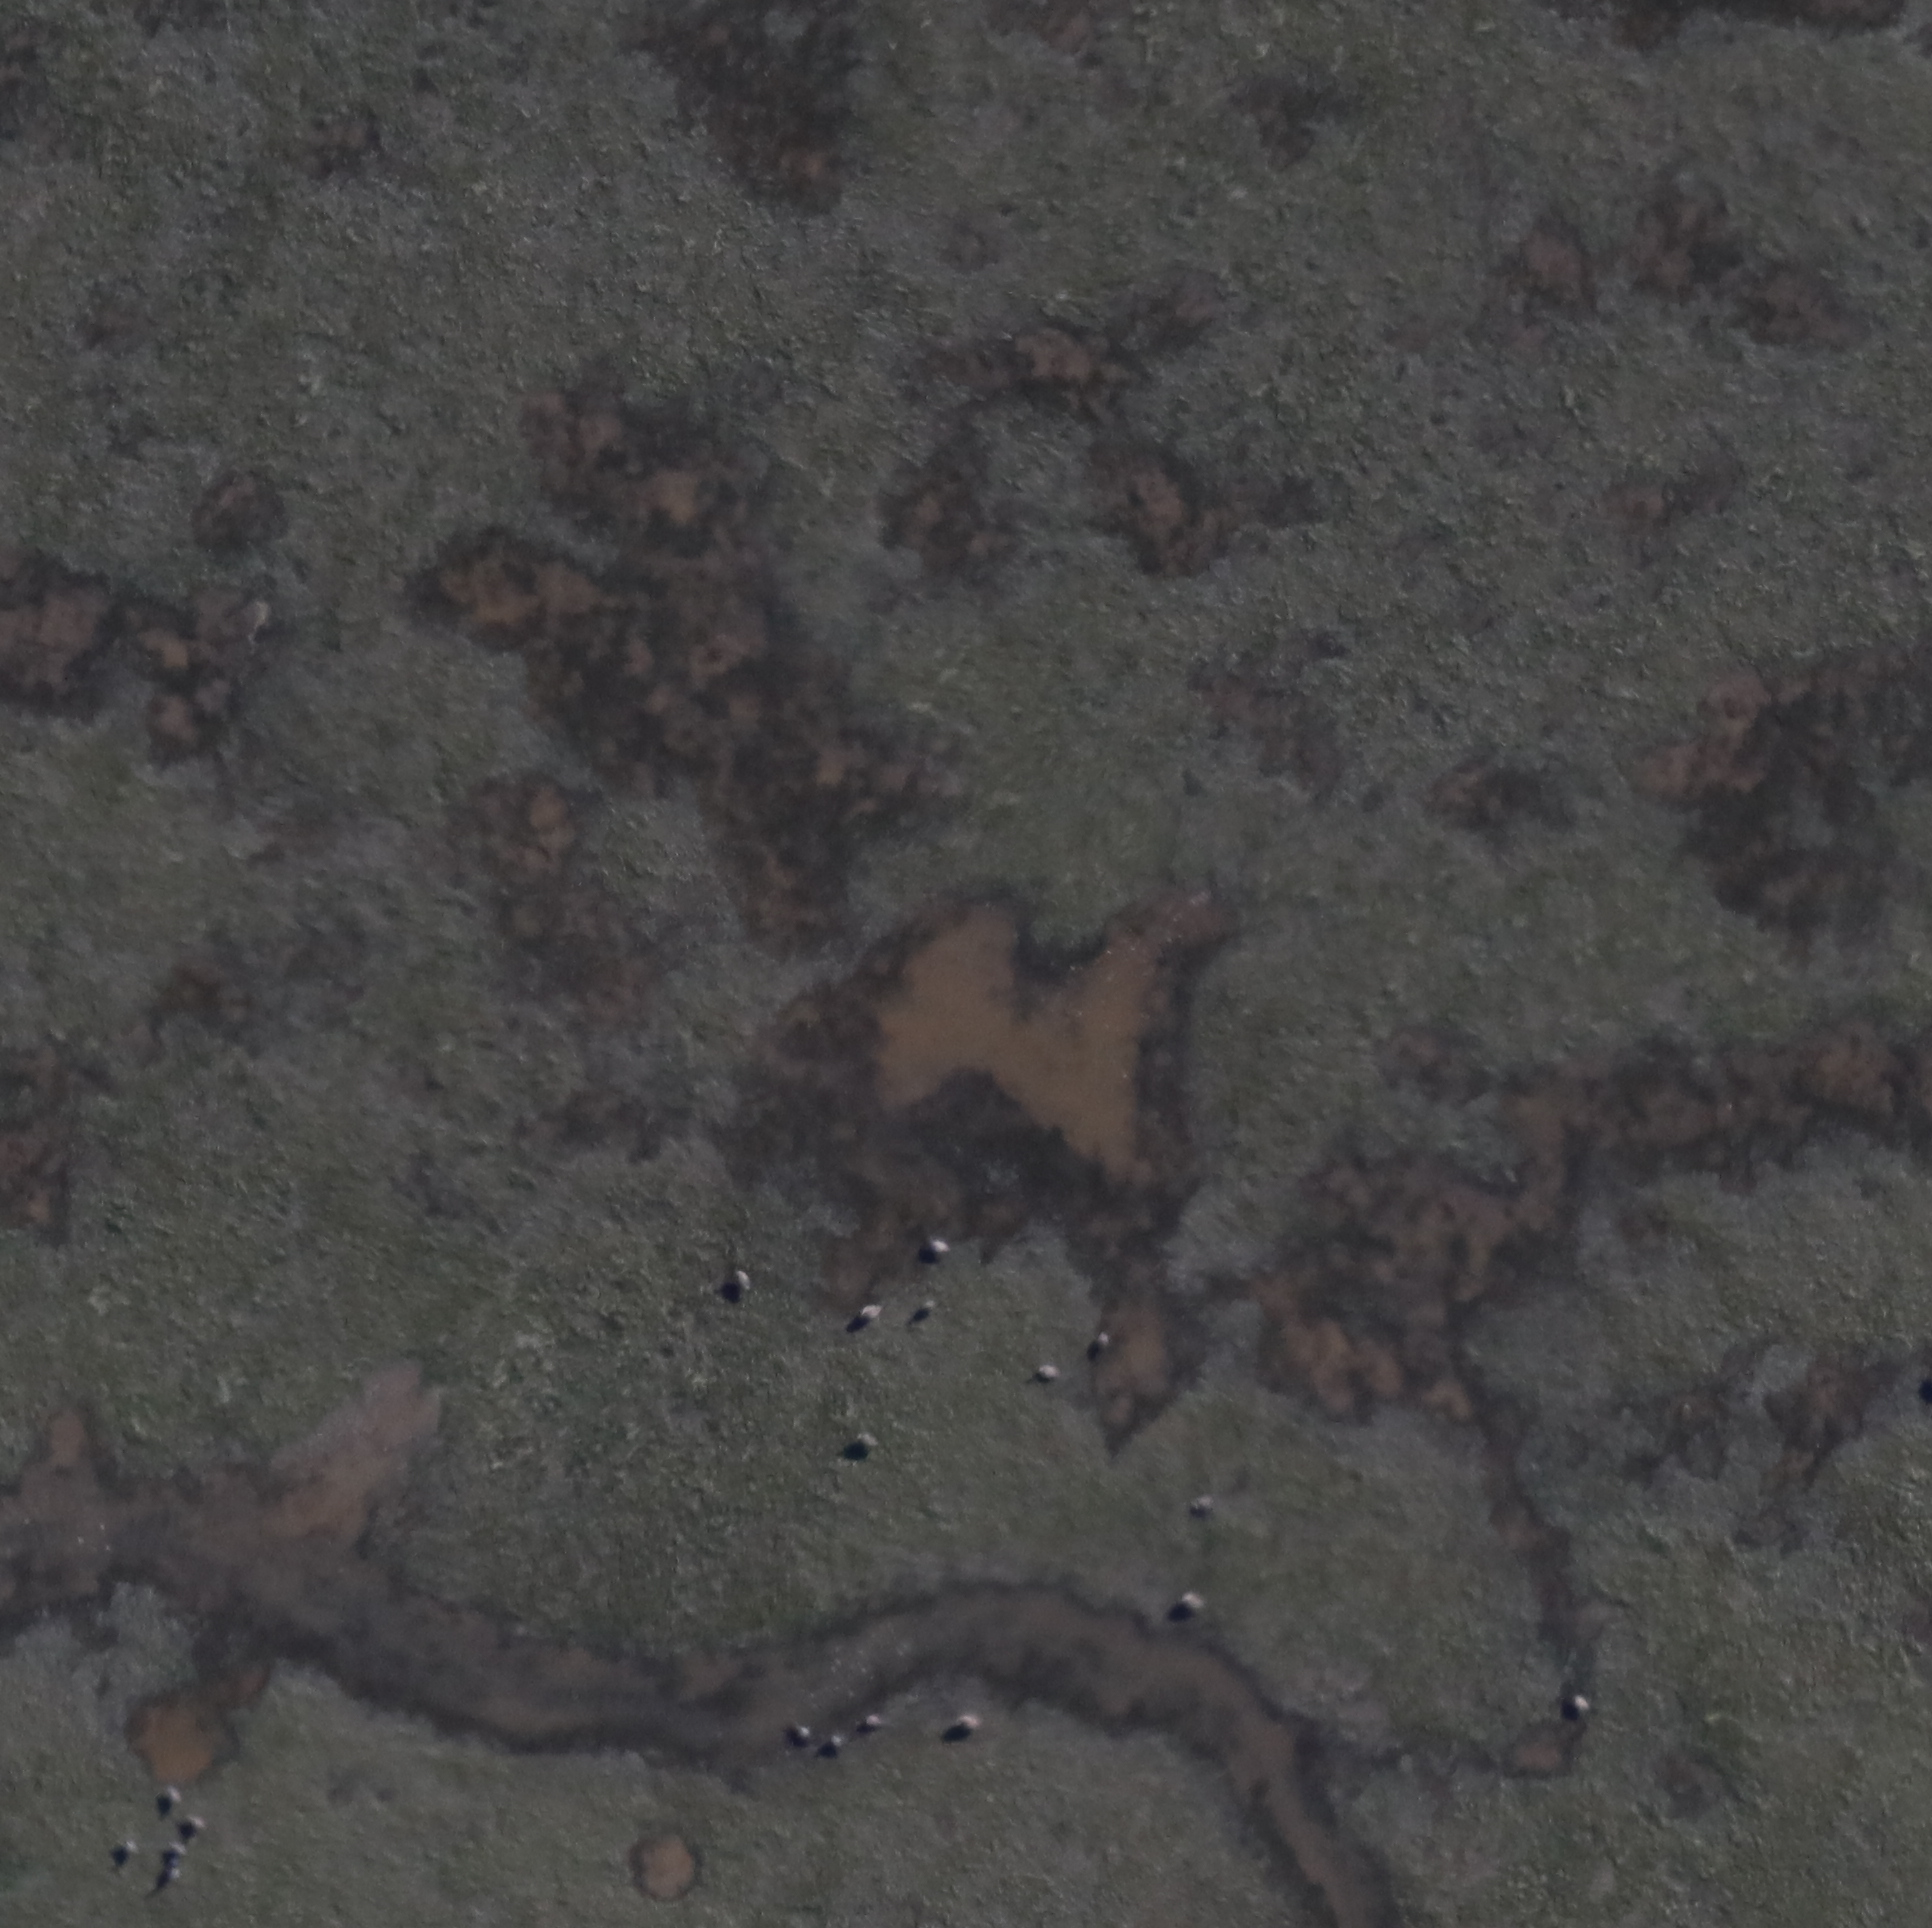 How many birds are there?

19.